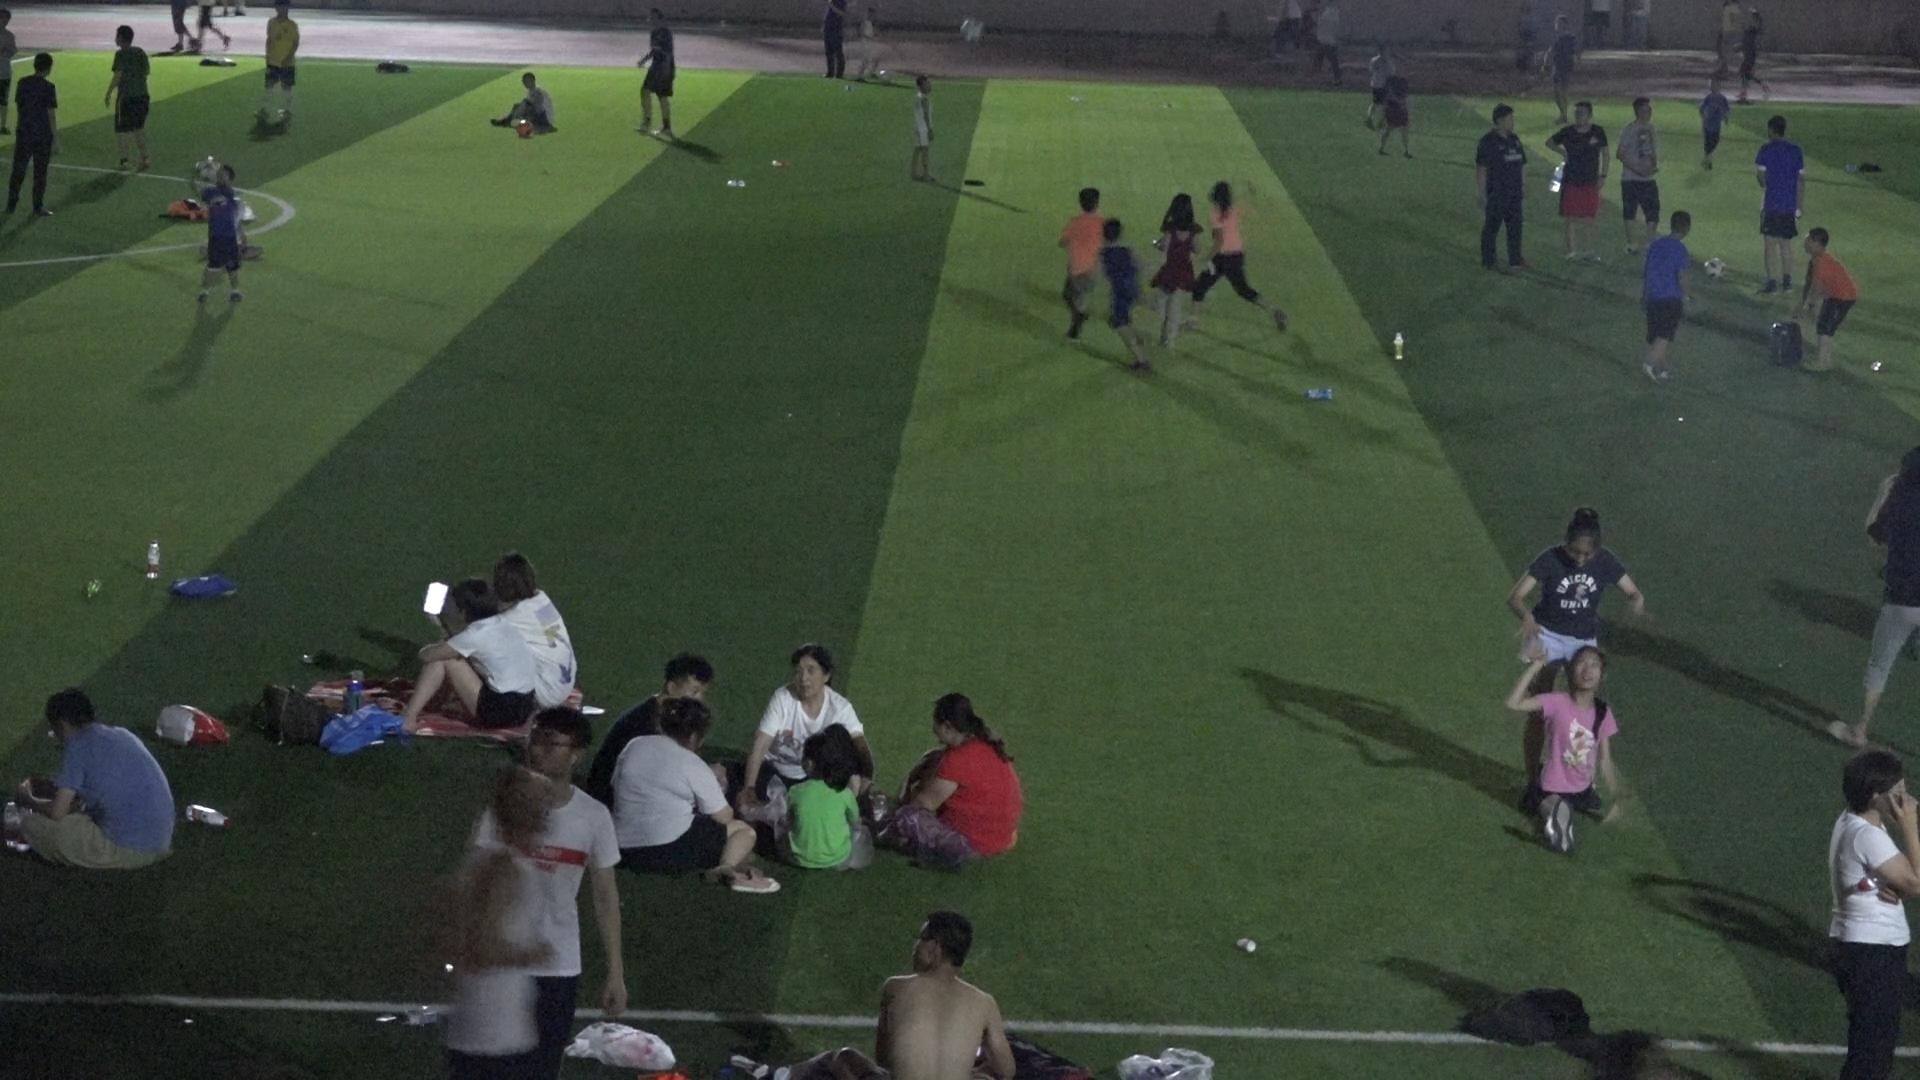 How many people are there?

41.